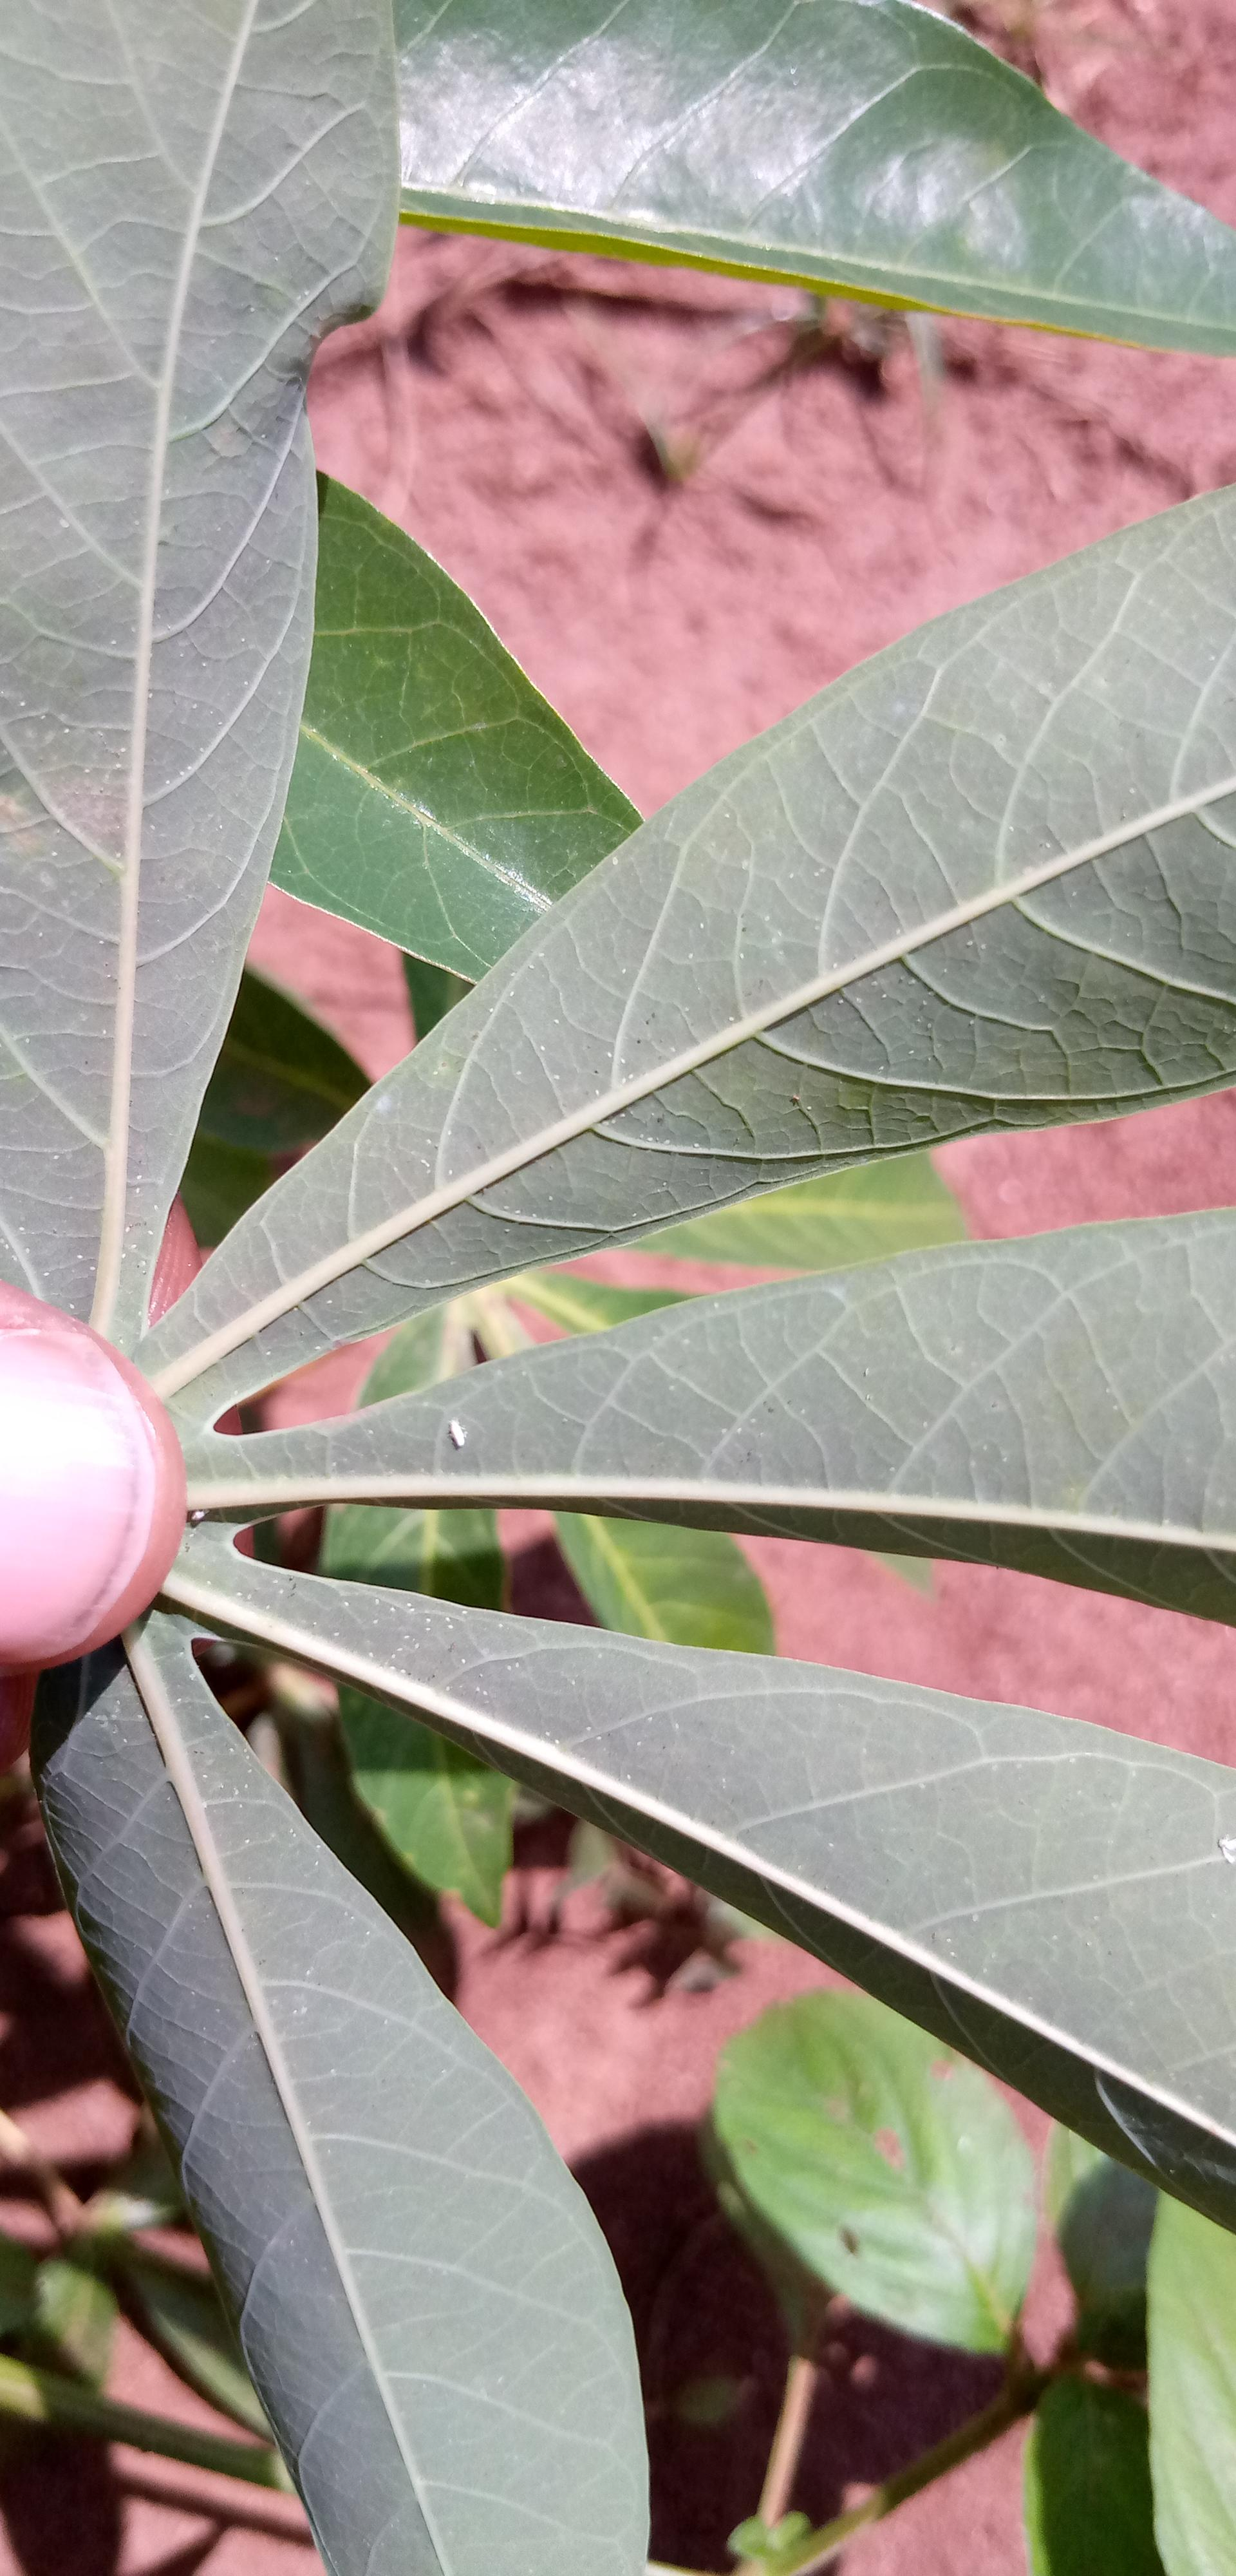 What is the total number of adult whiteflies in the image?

1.